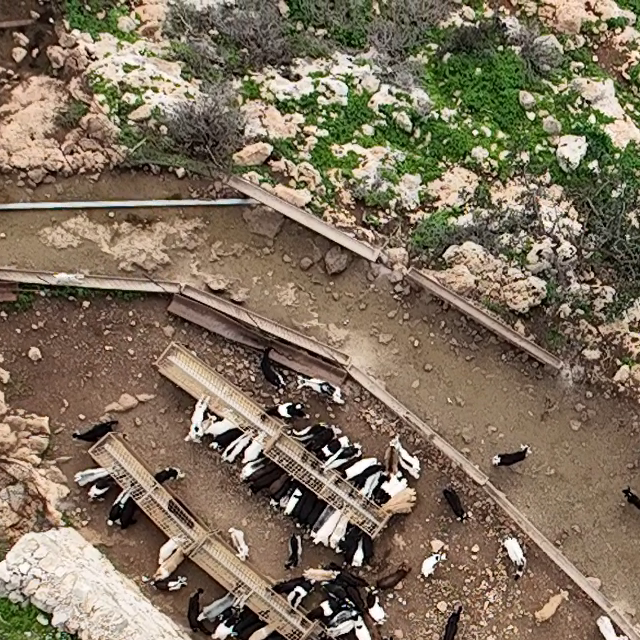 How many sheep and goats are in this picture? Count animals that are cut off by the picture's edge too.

83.